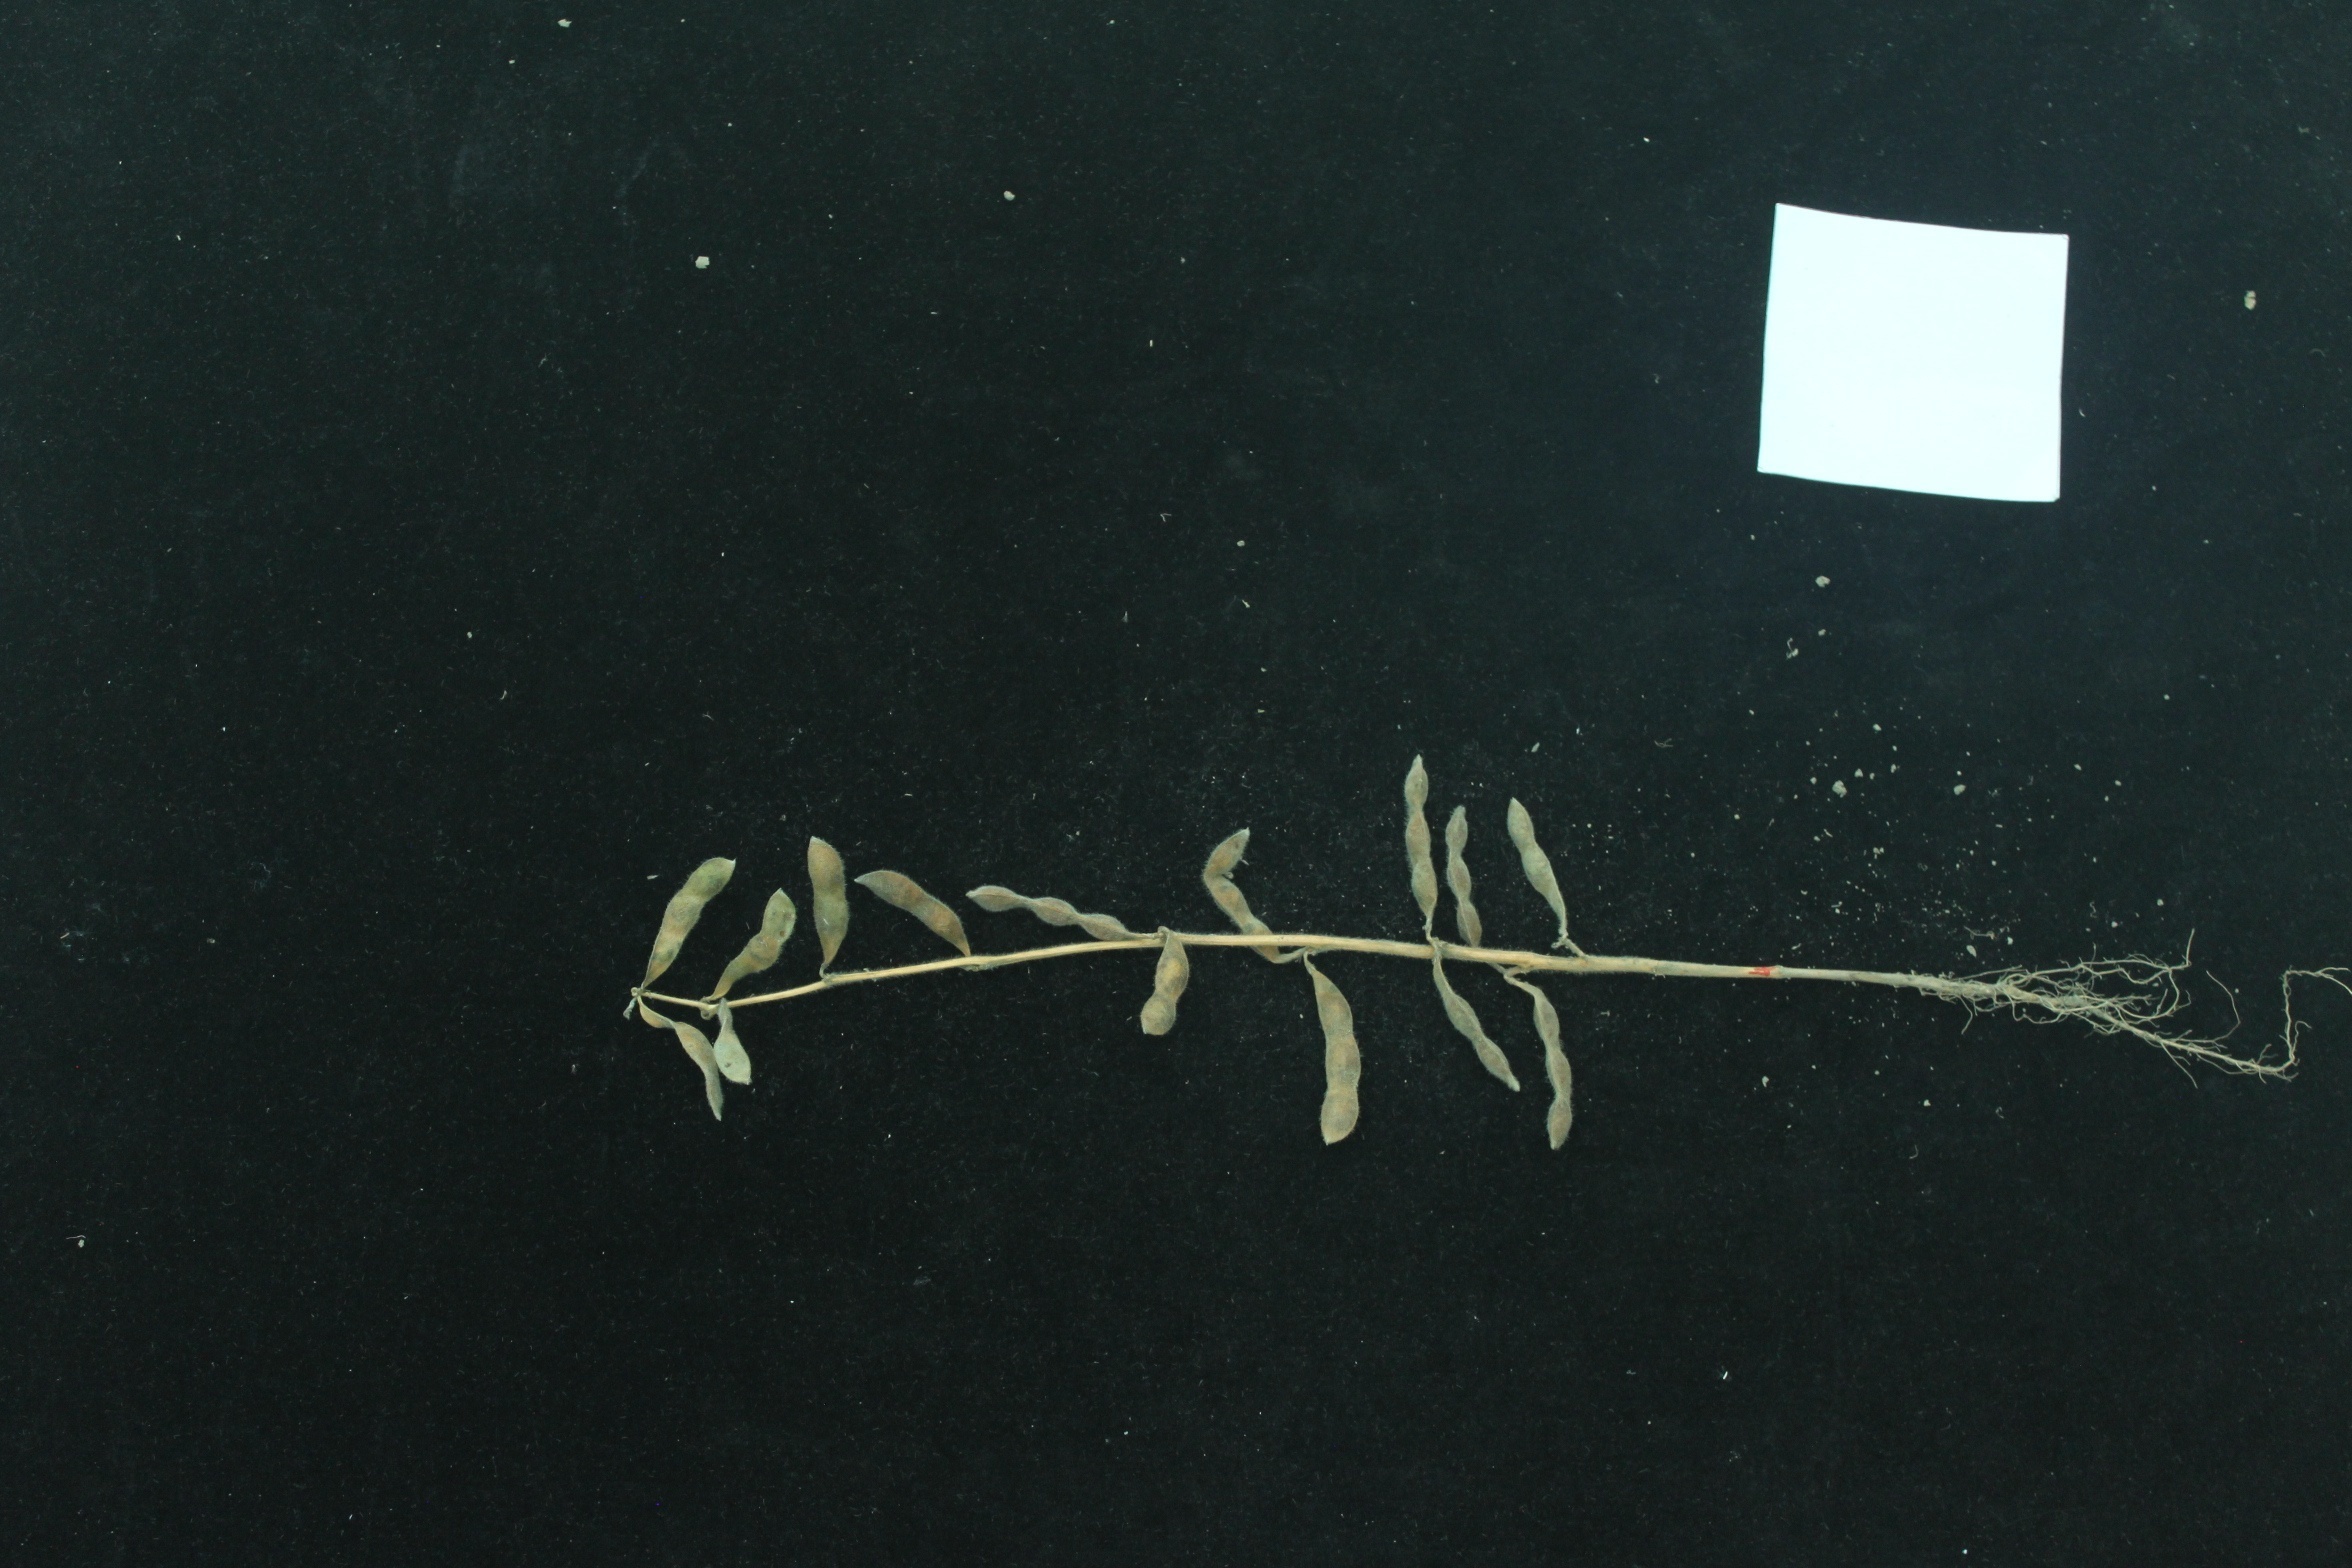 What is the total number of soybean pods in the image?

15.